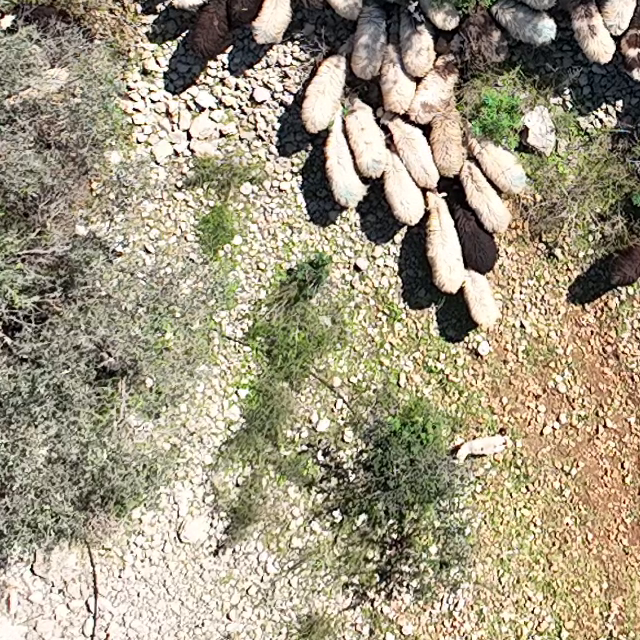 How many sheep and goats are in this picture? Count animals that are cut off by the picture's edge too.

30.